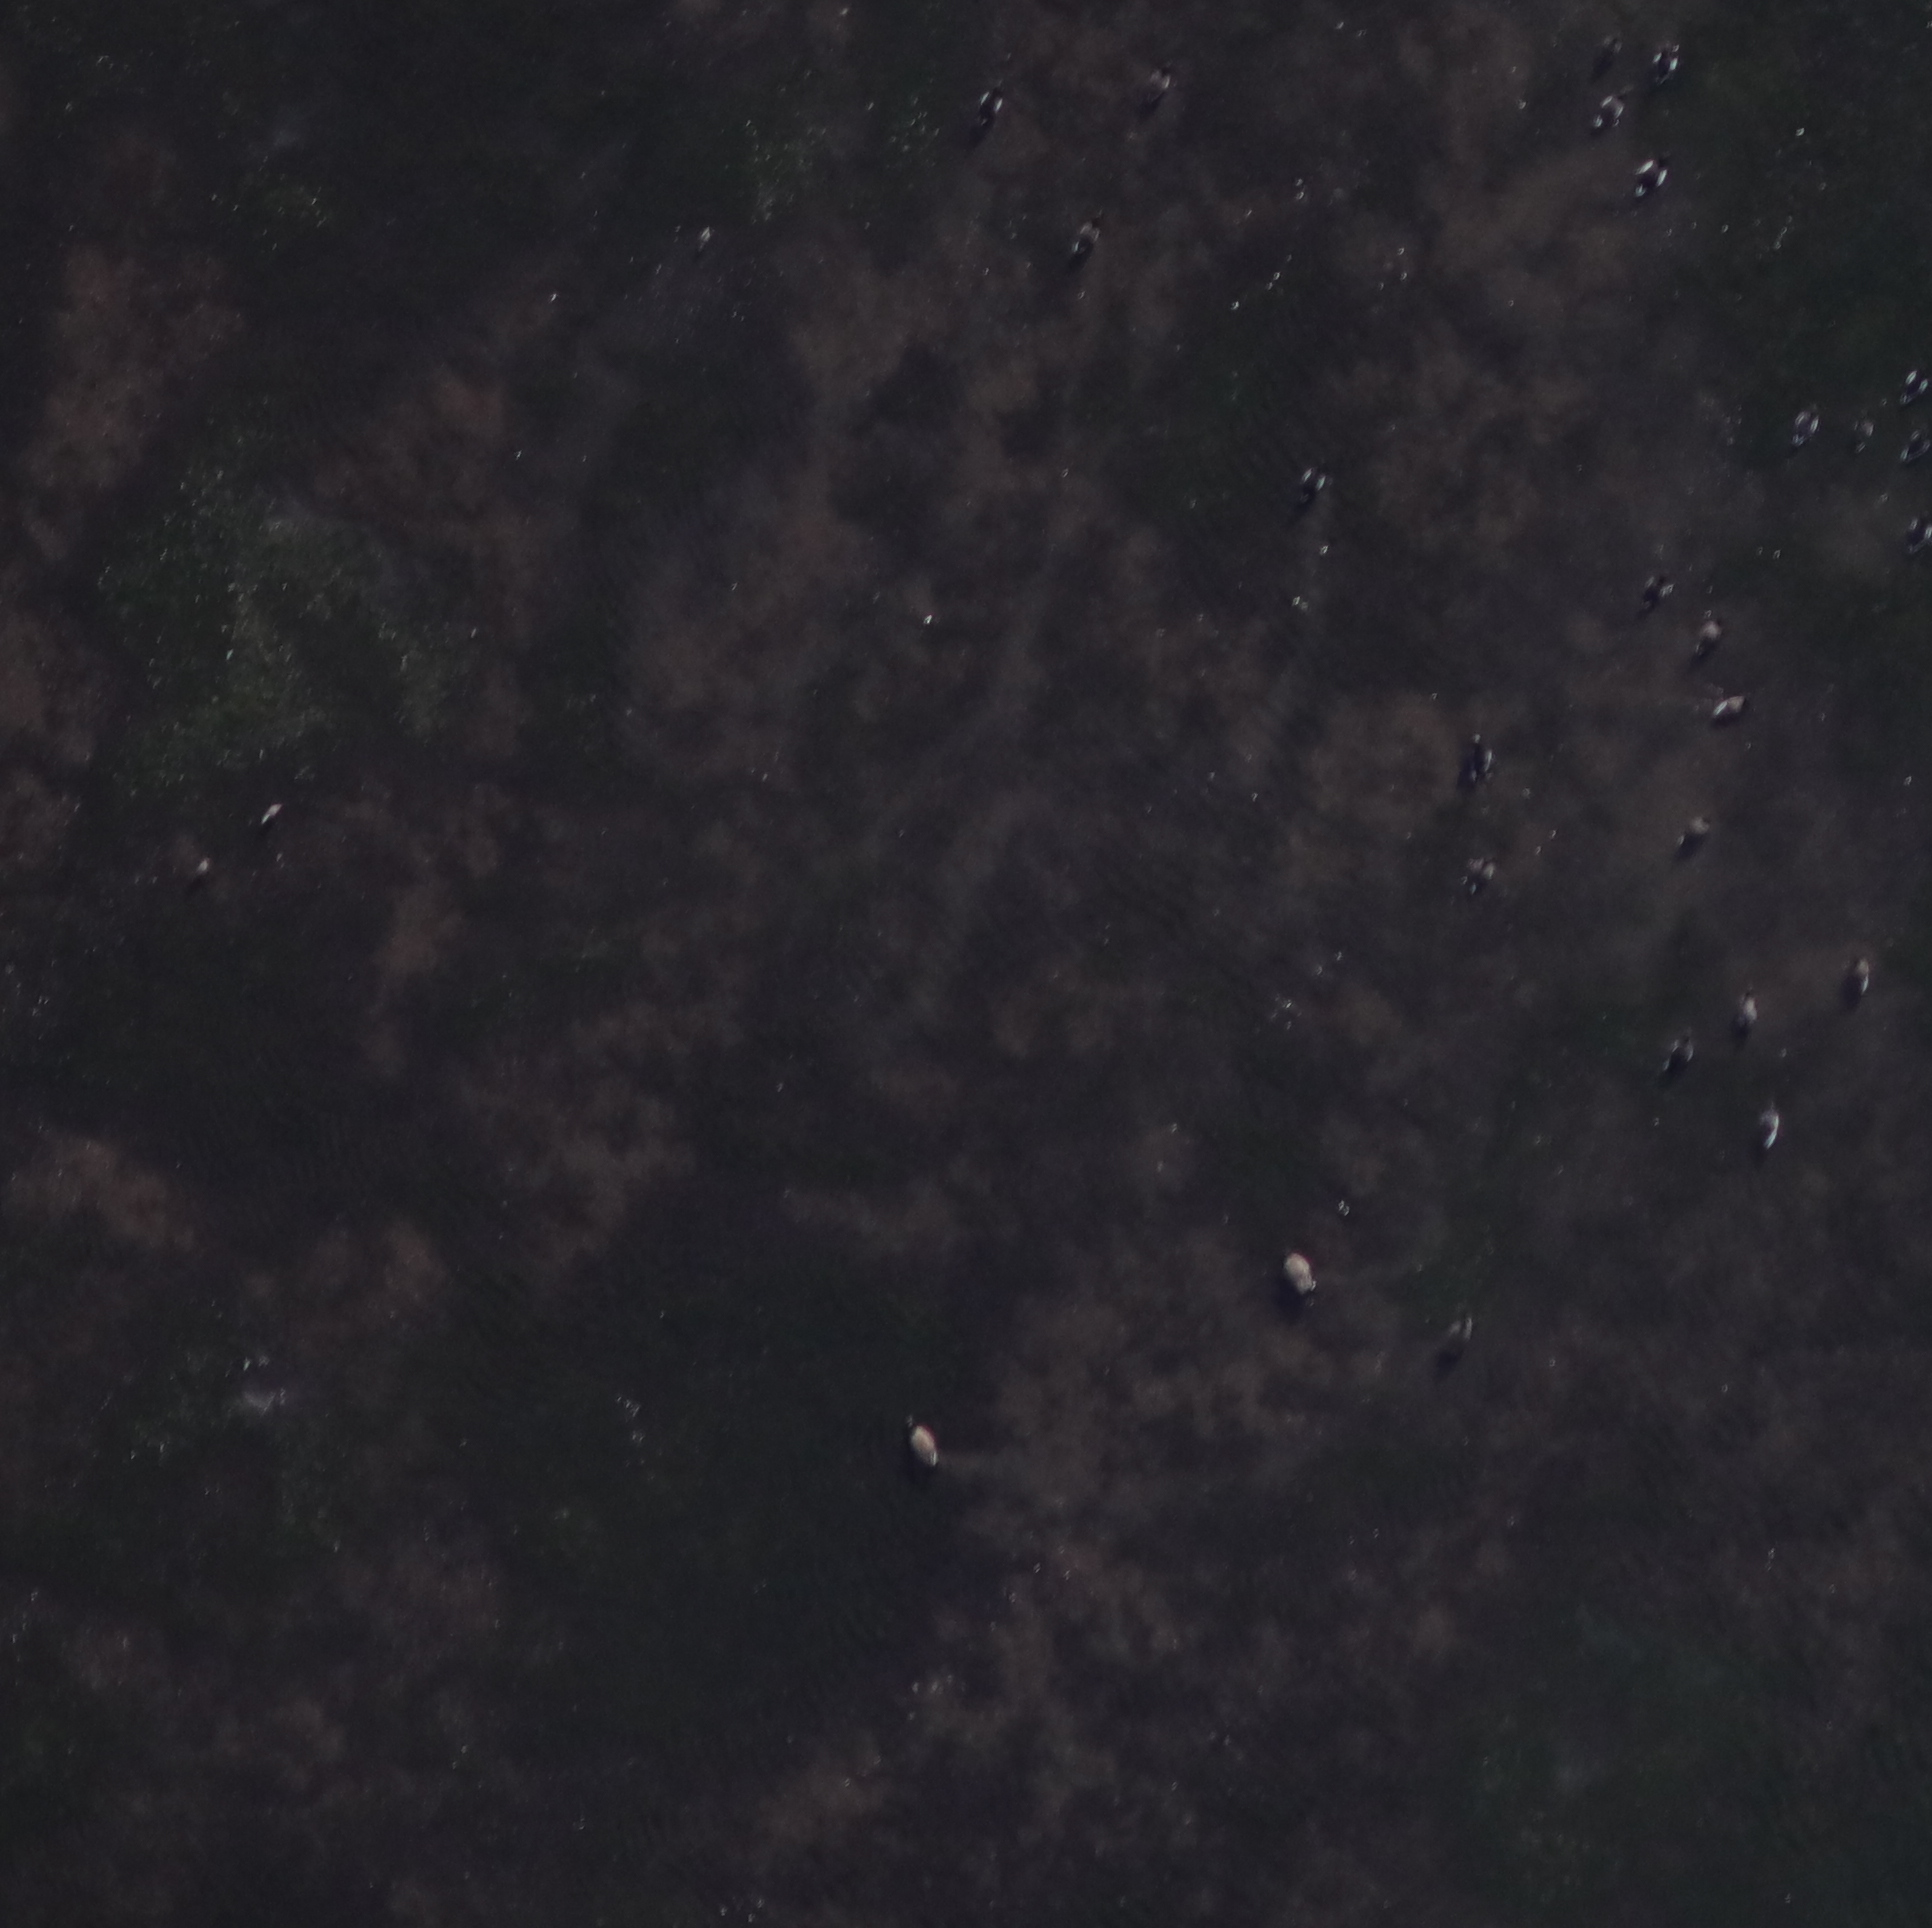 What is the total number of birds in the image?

26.